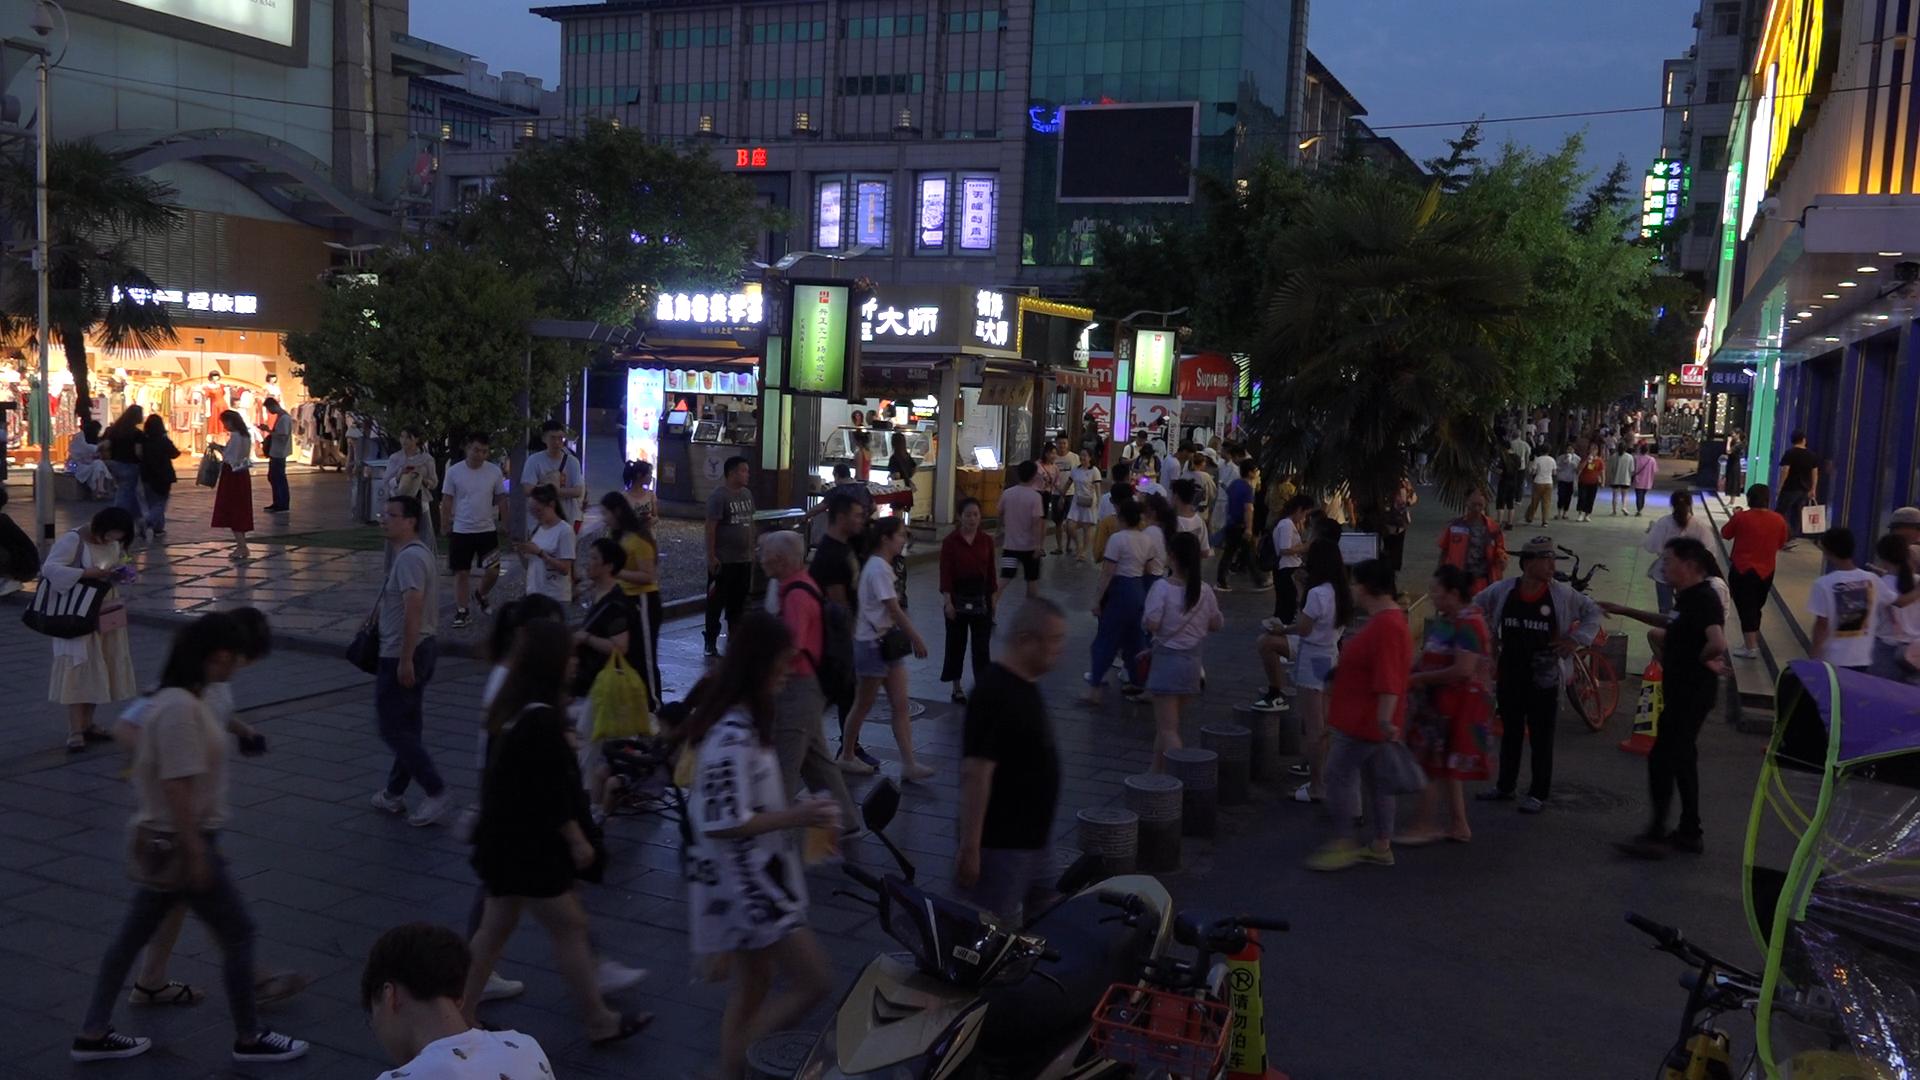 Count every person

109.